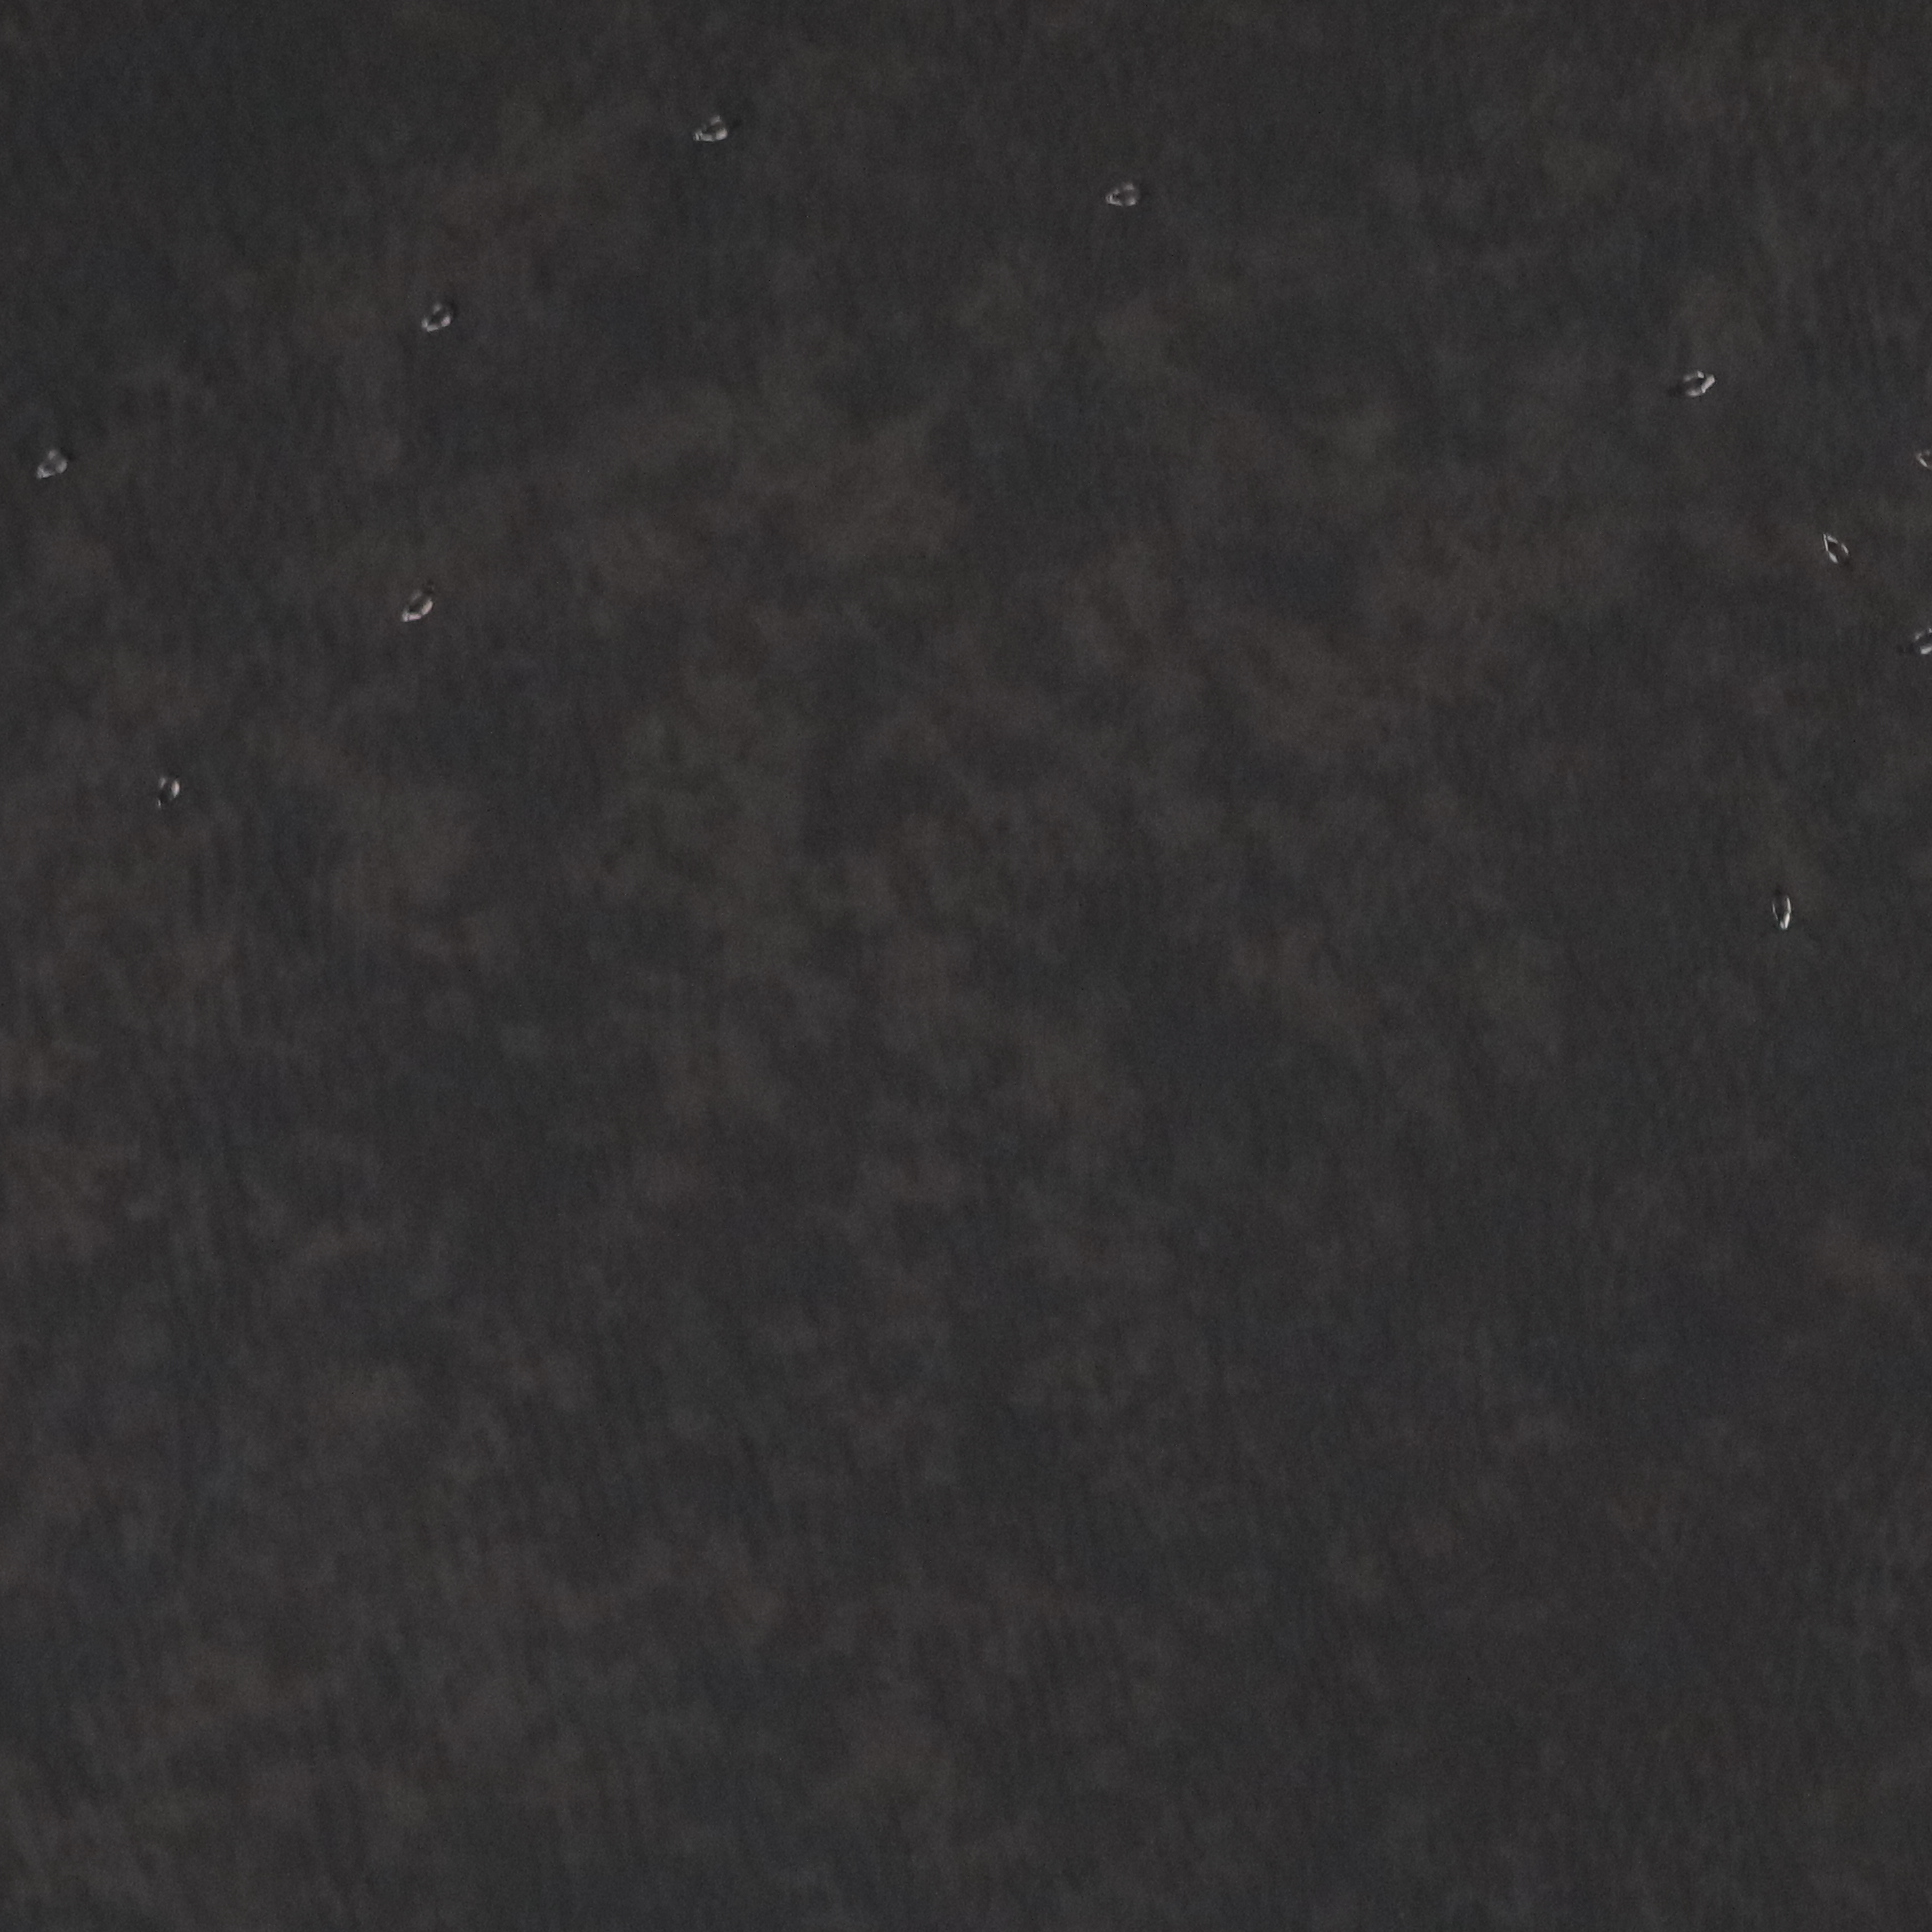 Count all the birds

10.